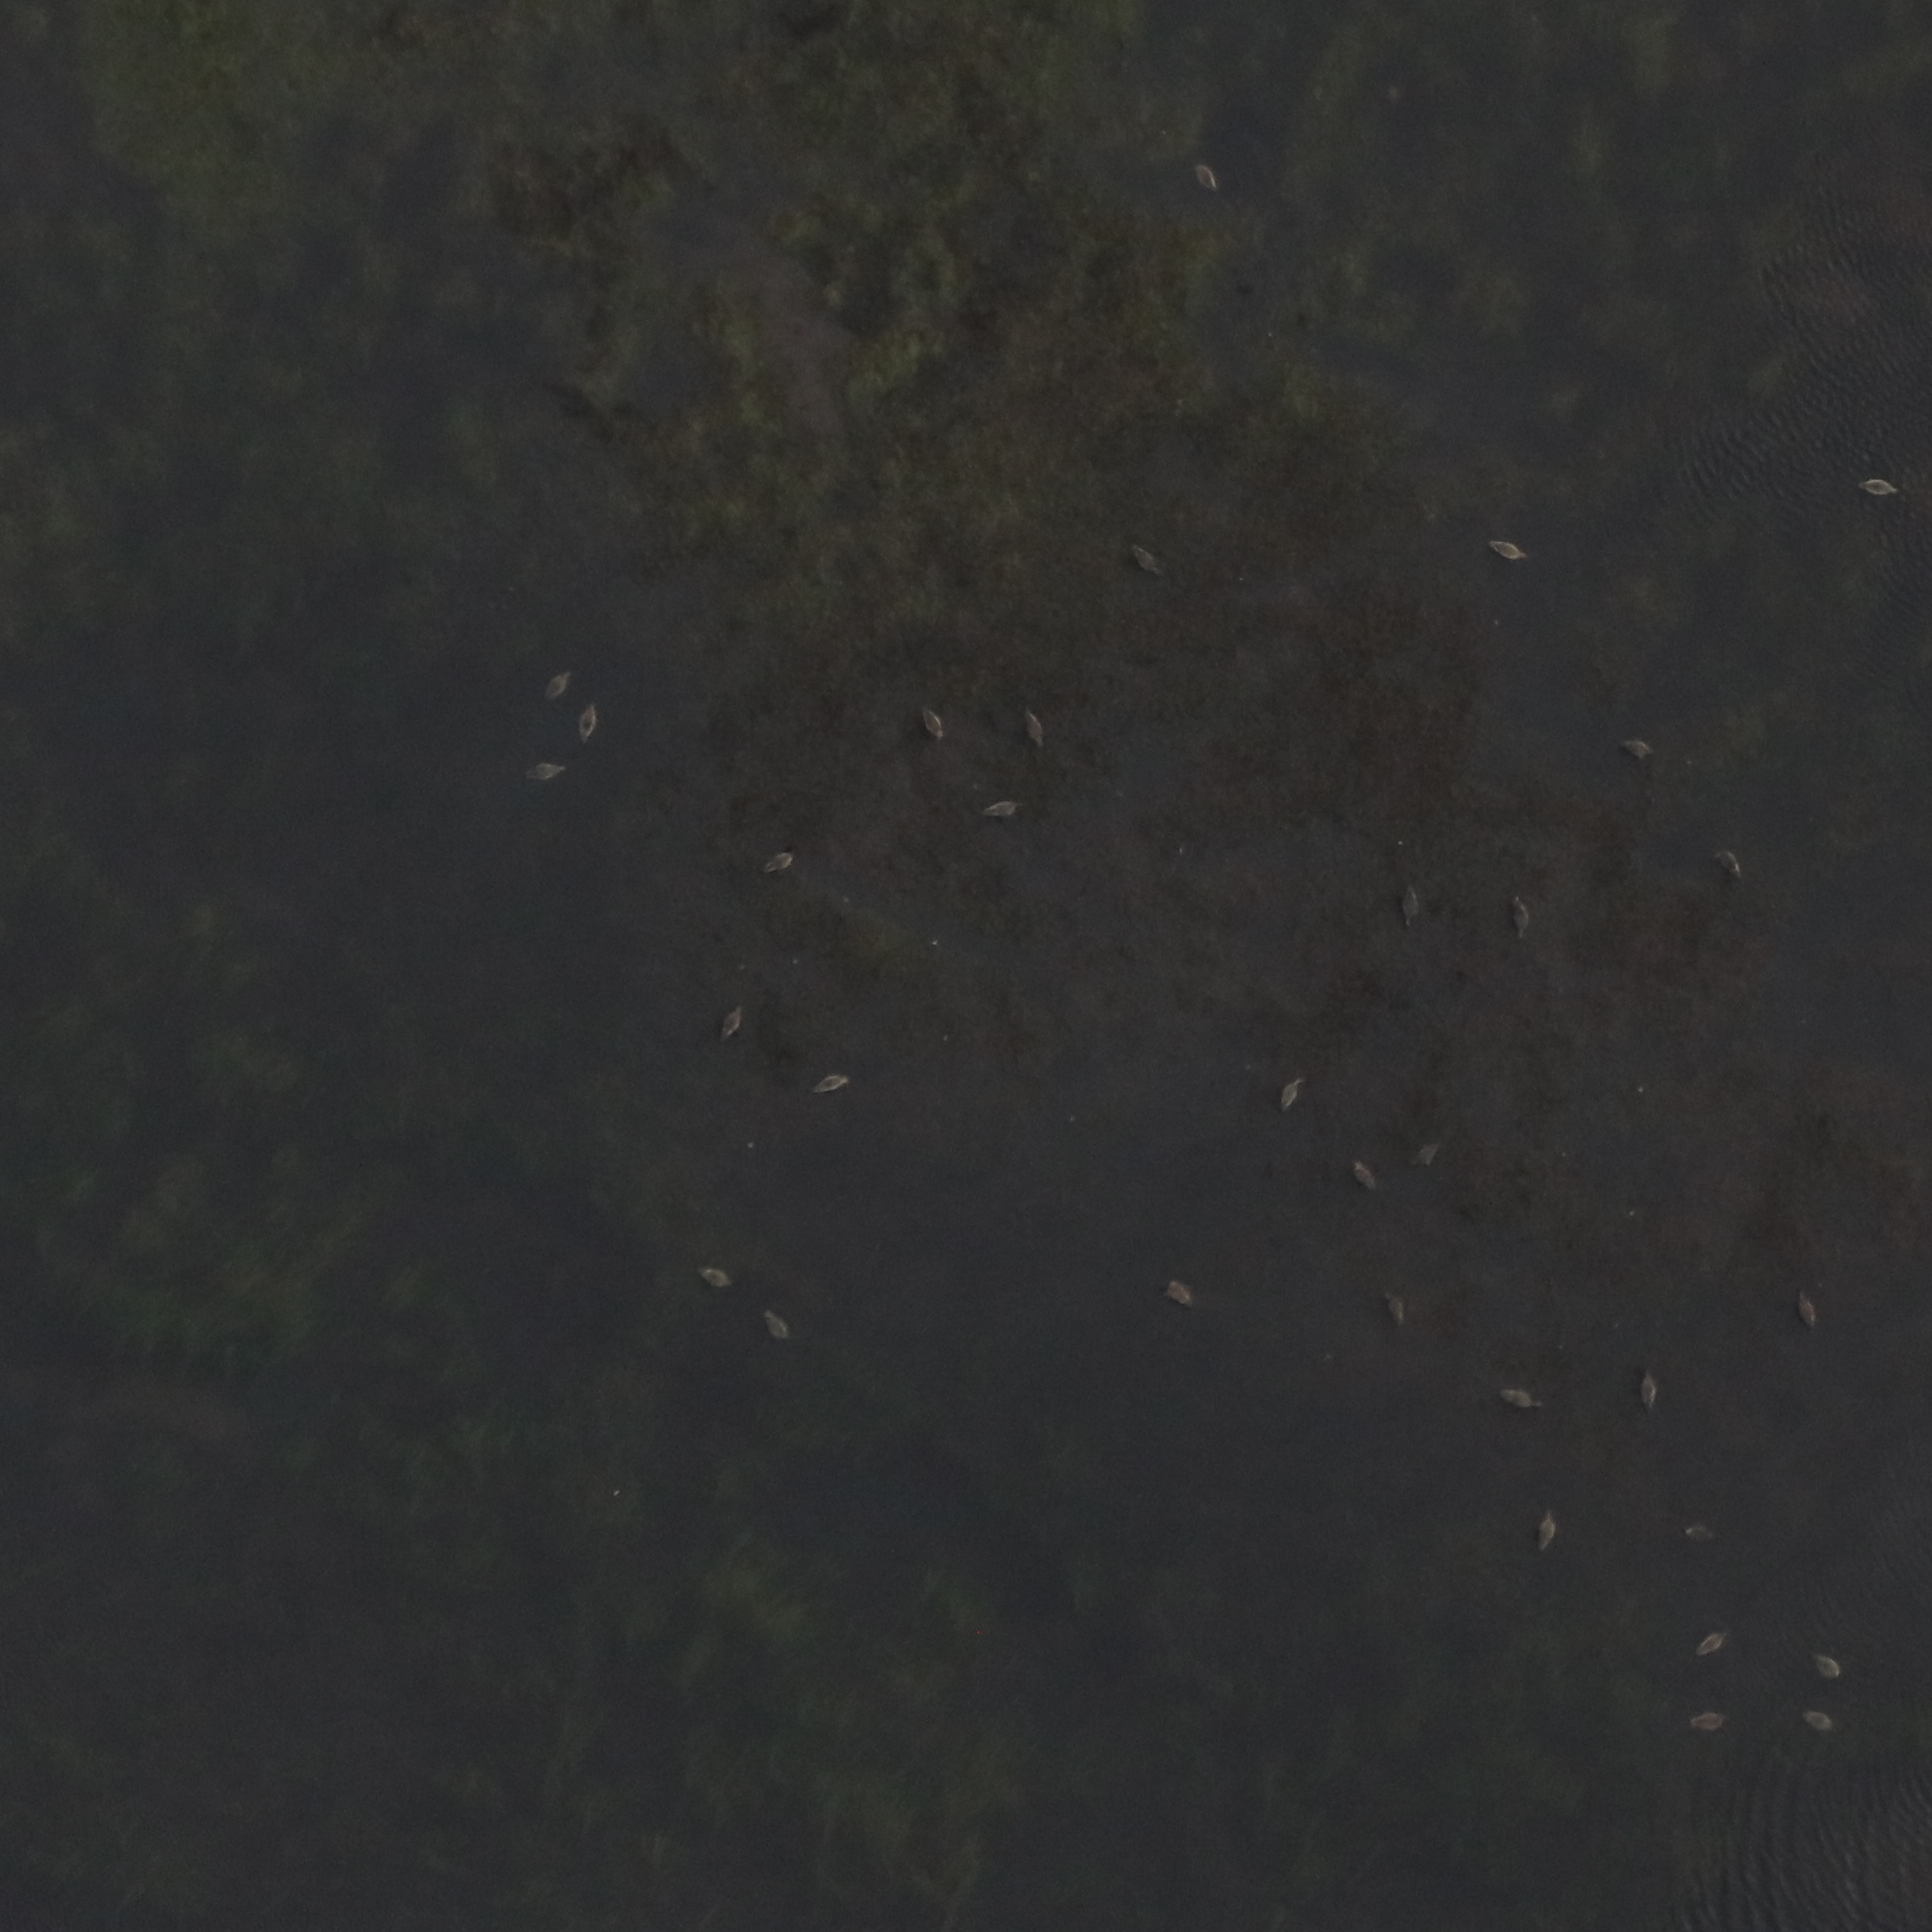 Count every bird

32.